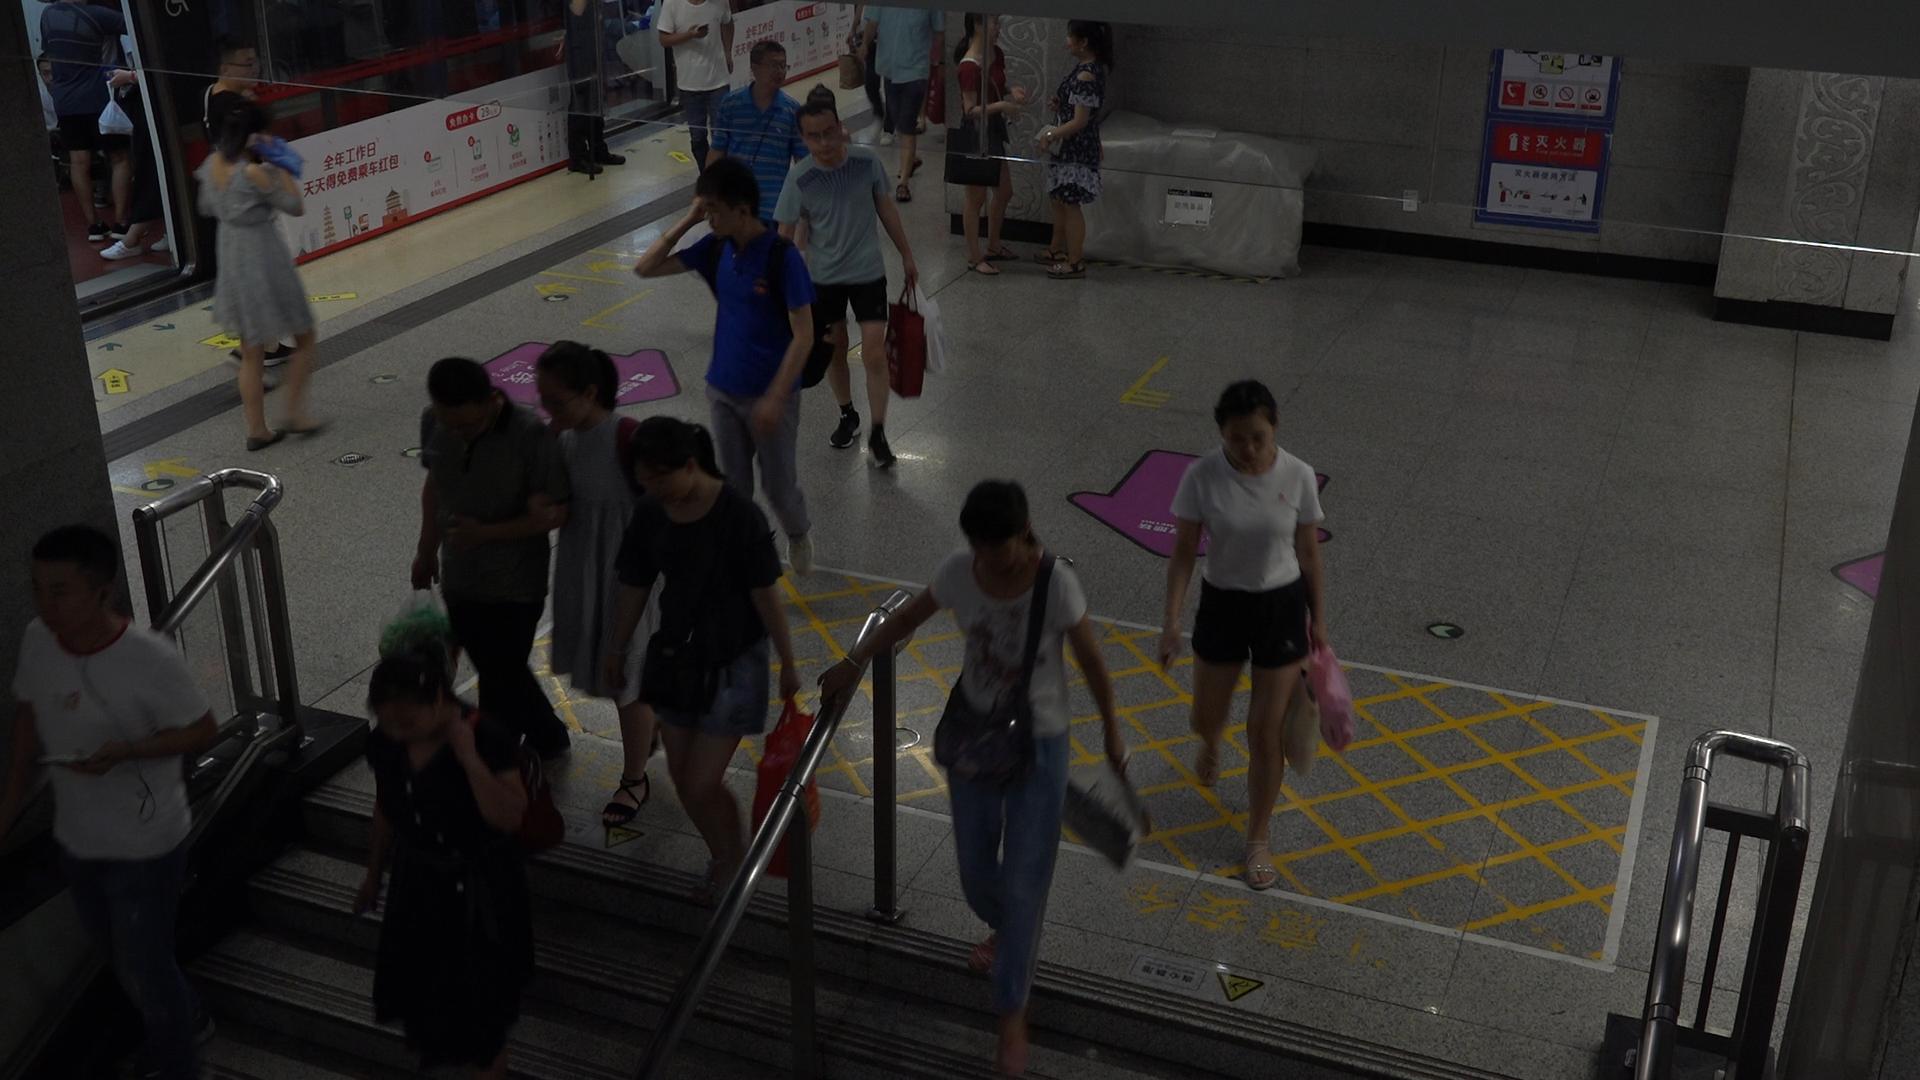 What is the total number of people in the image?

17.